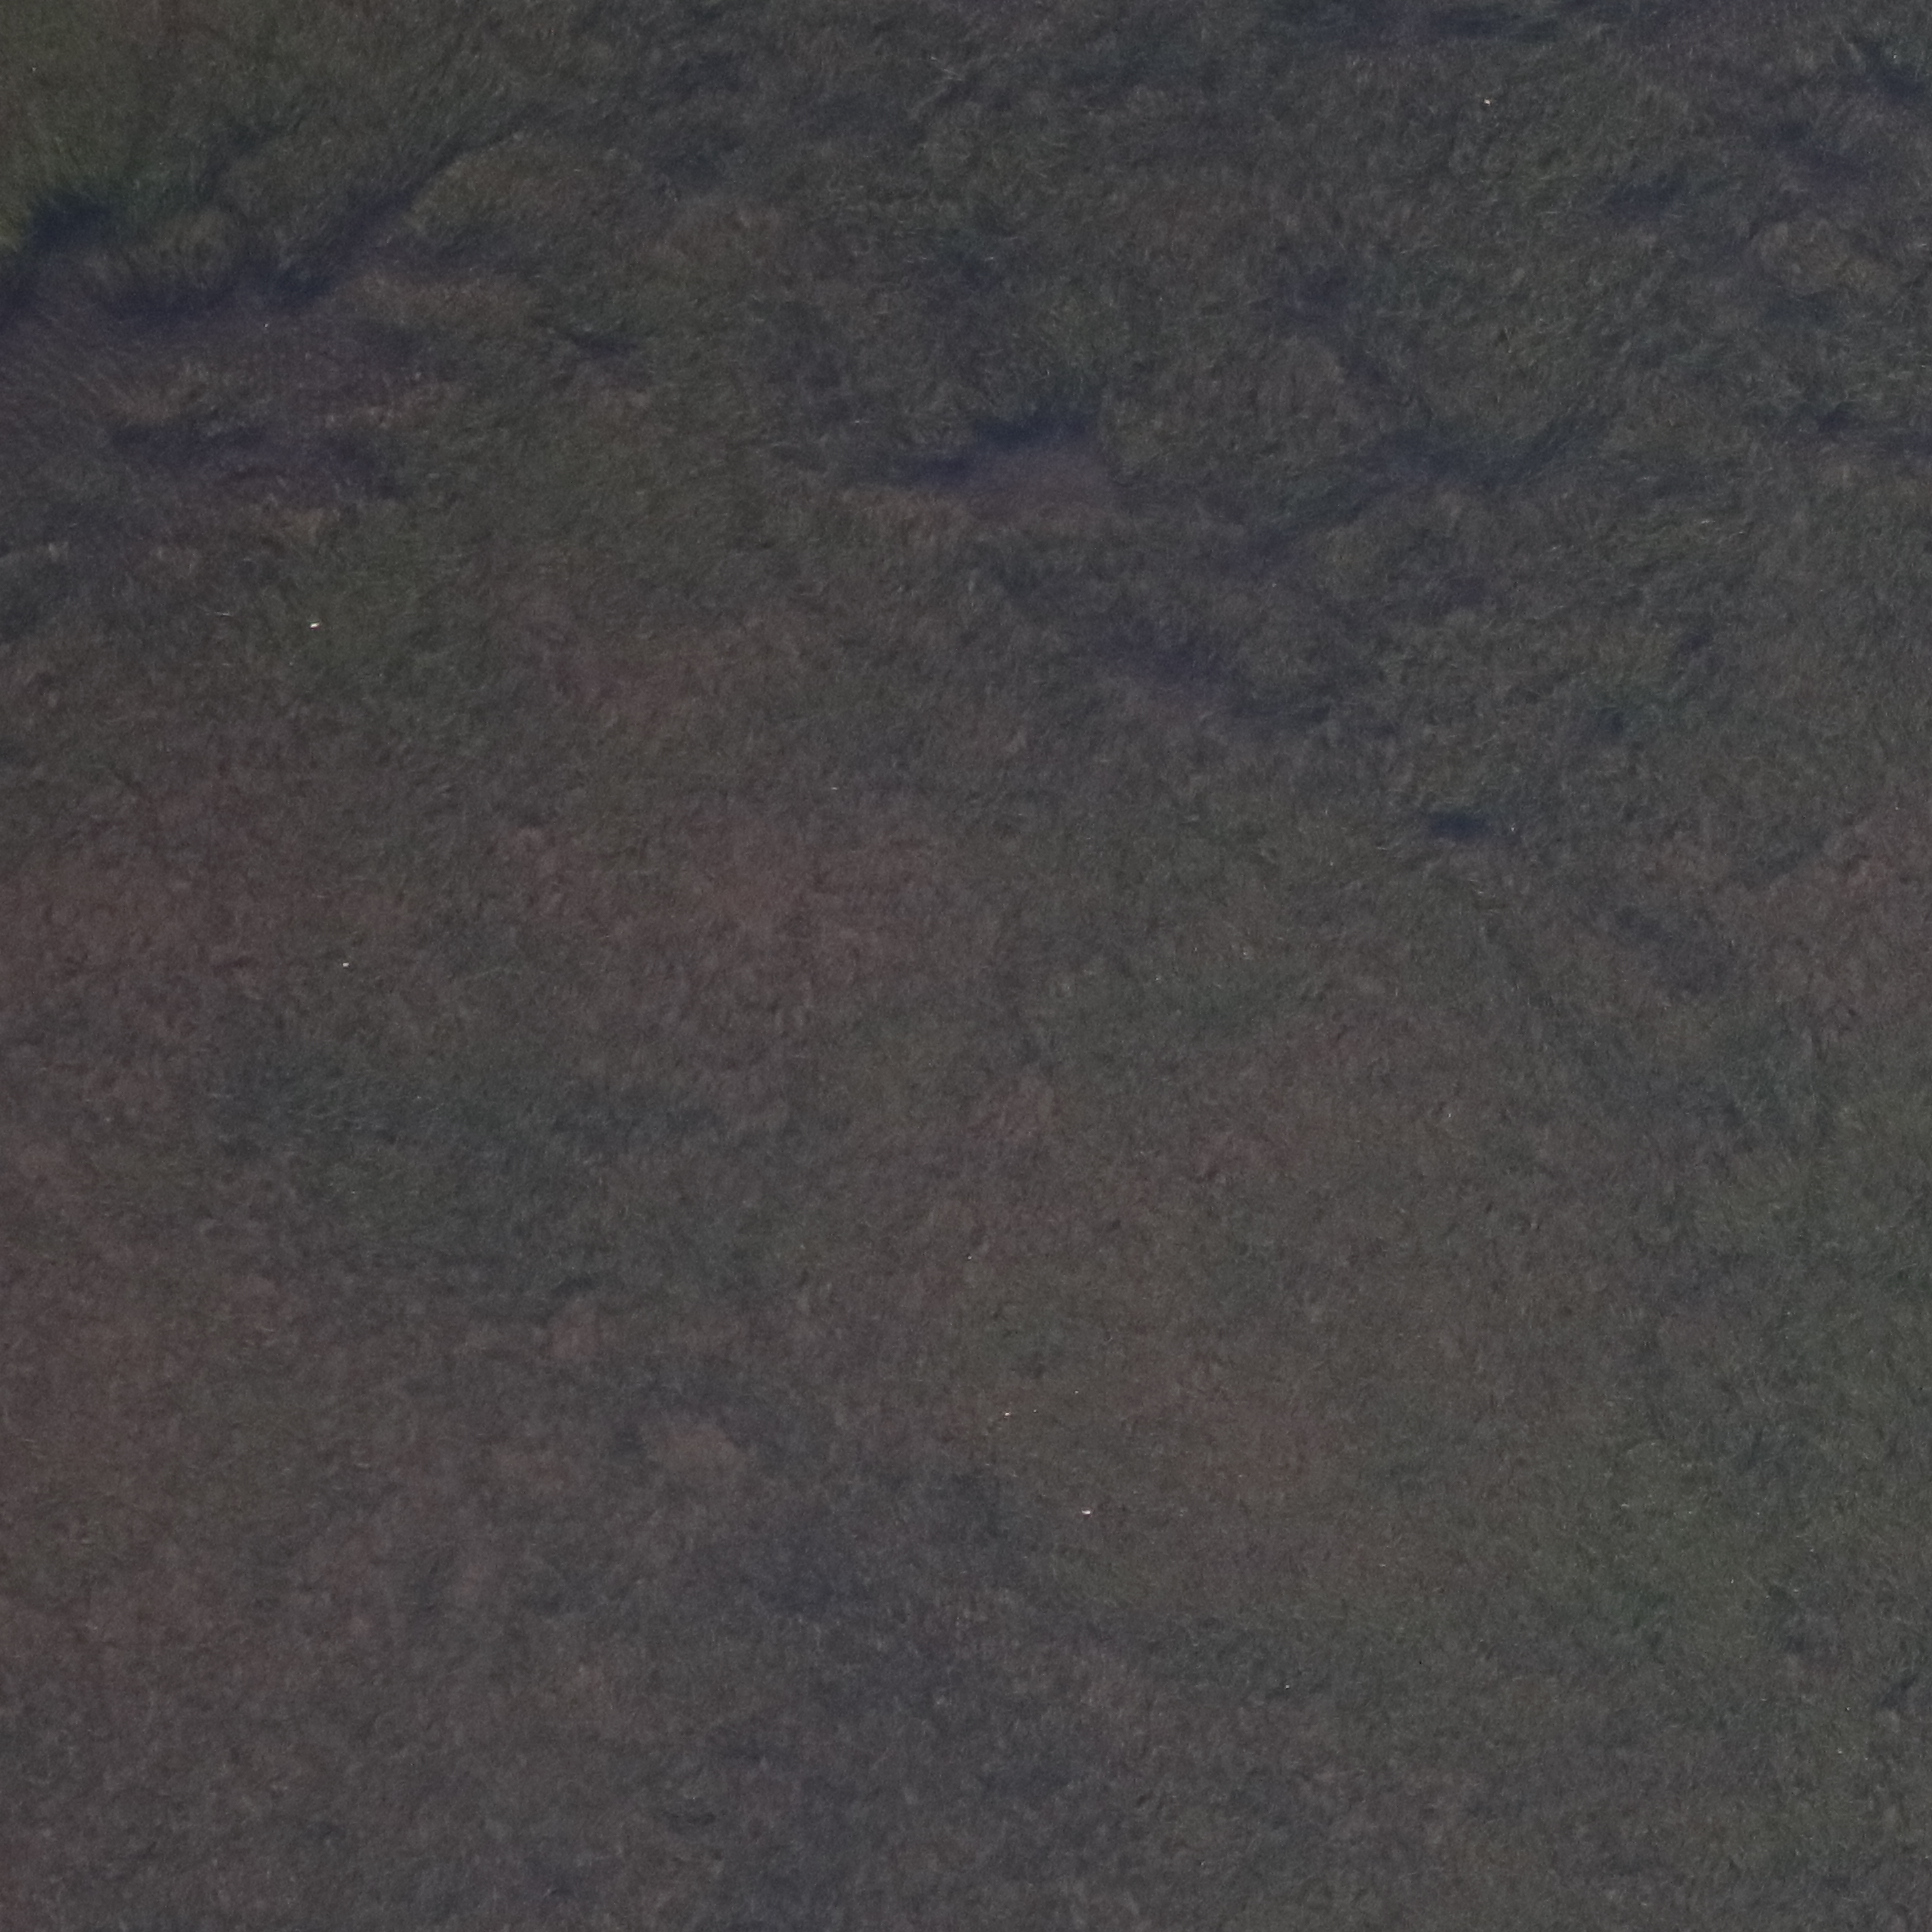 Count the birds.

0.